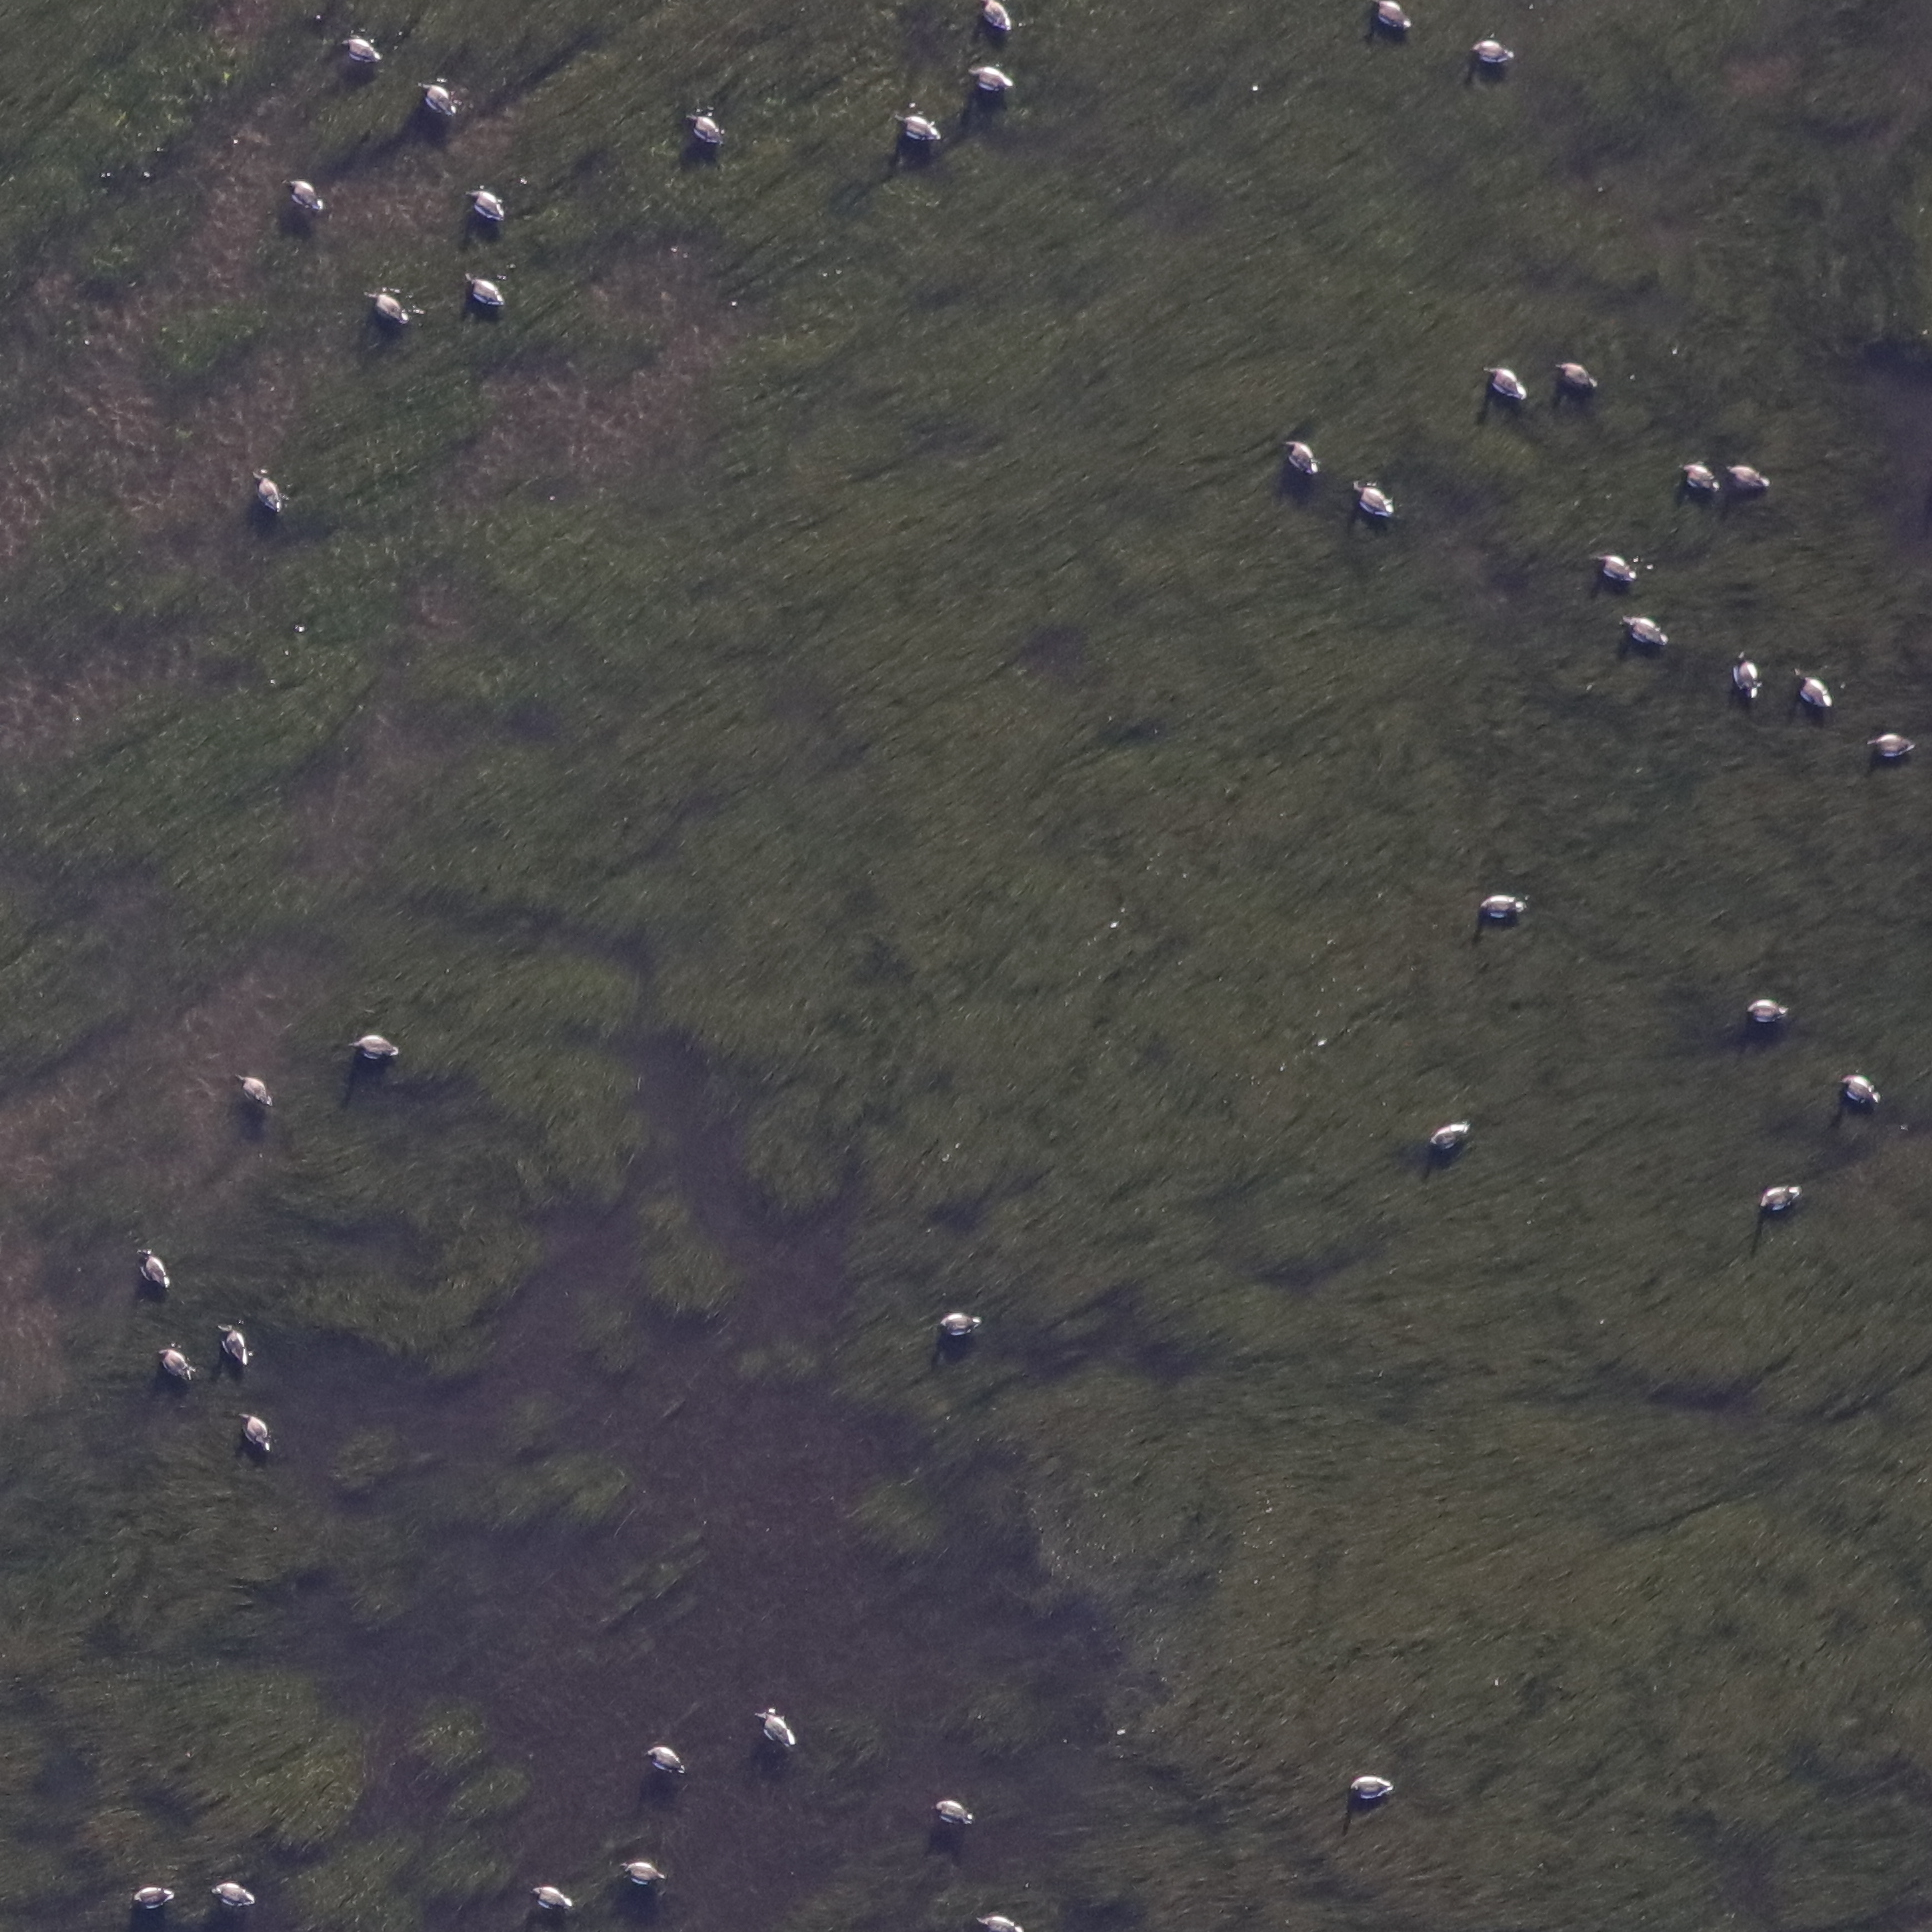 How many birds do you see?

45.